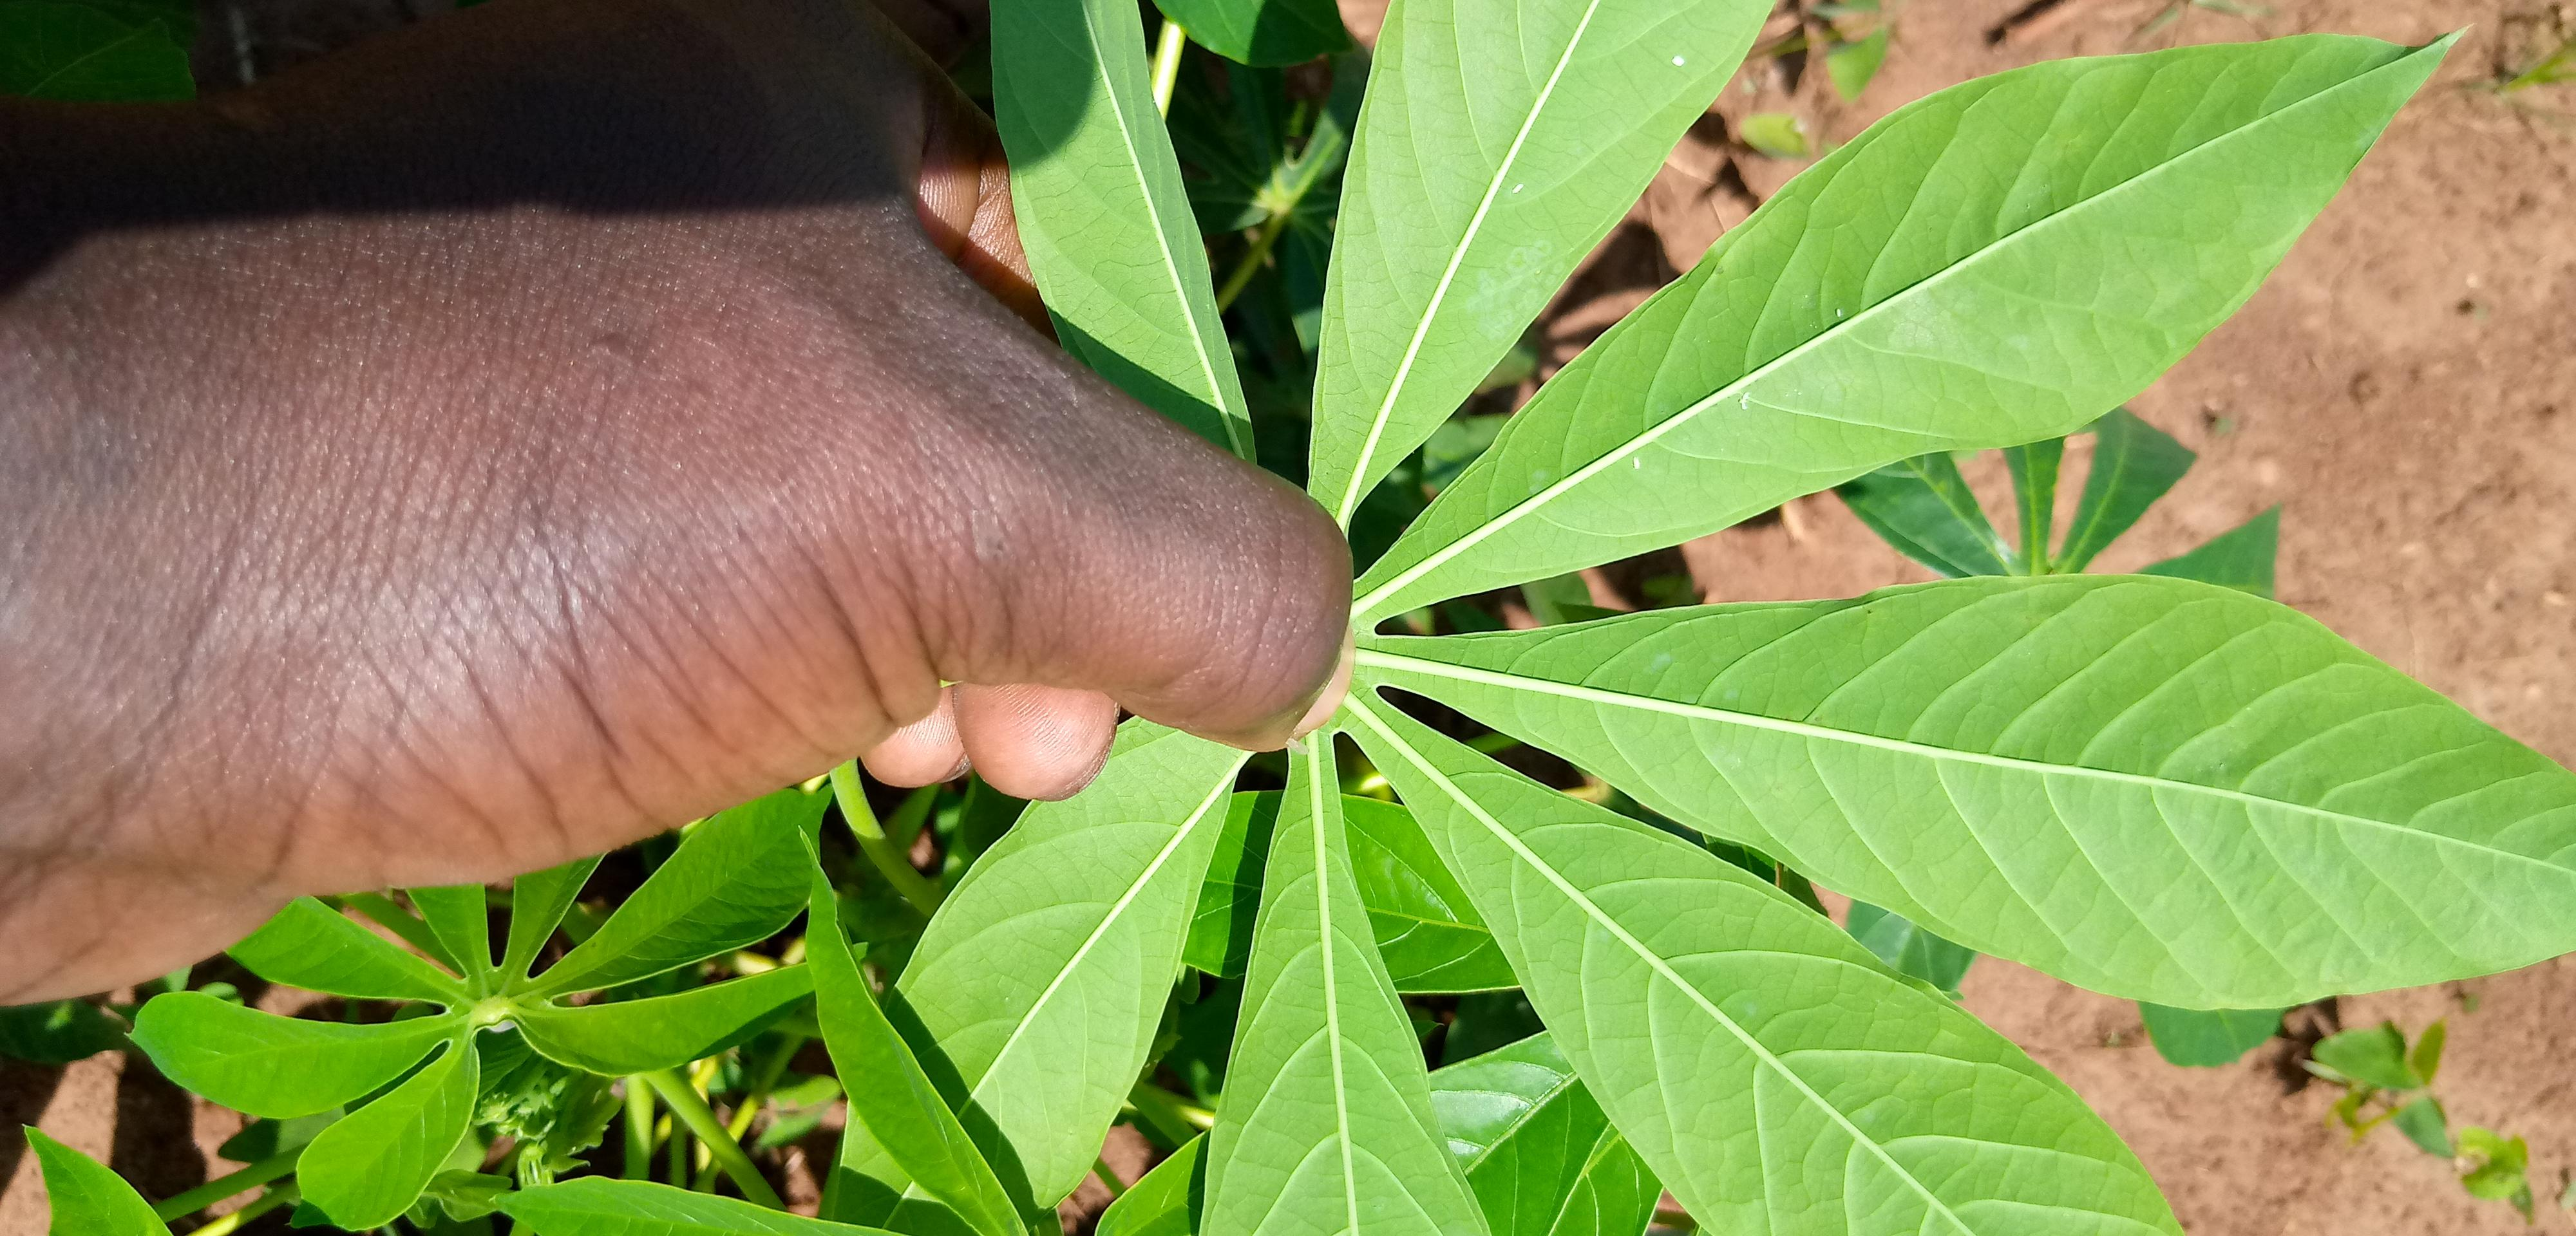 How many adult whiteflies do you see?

5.